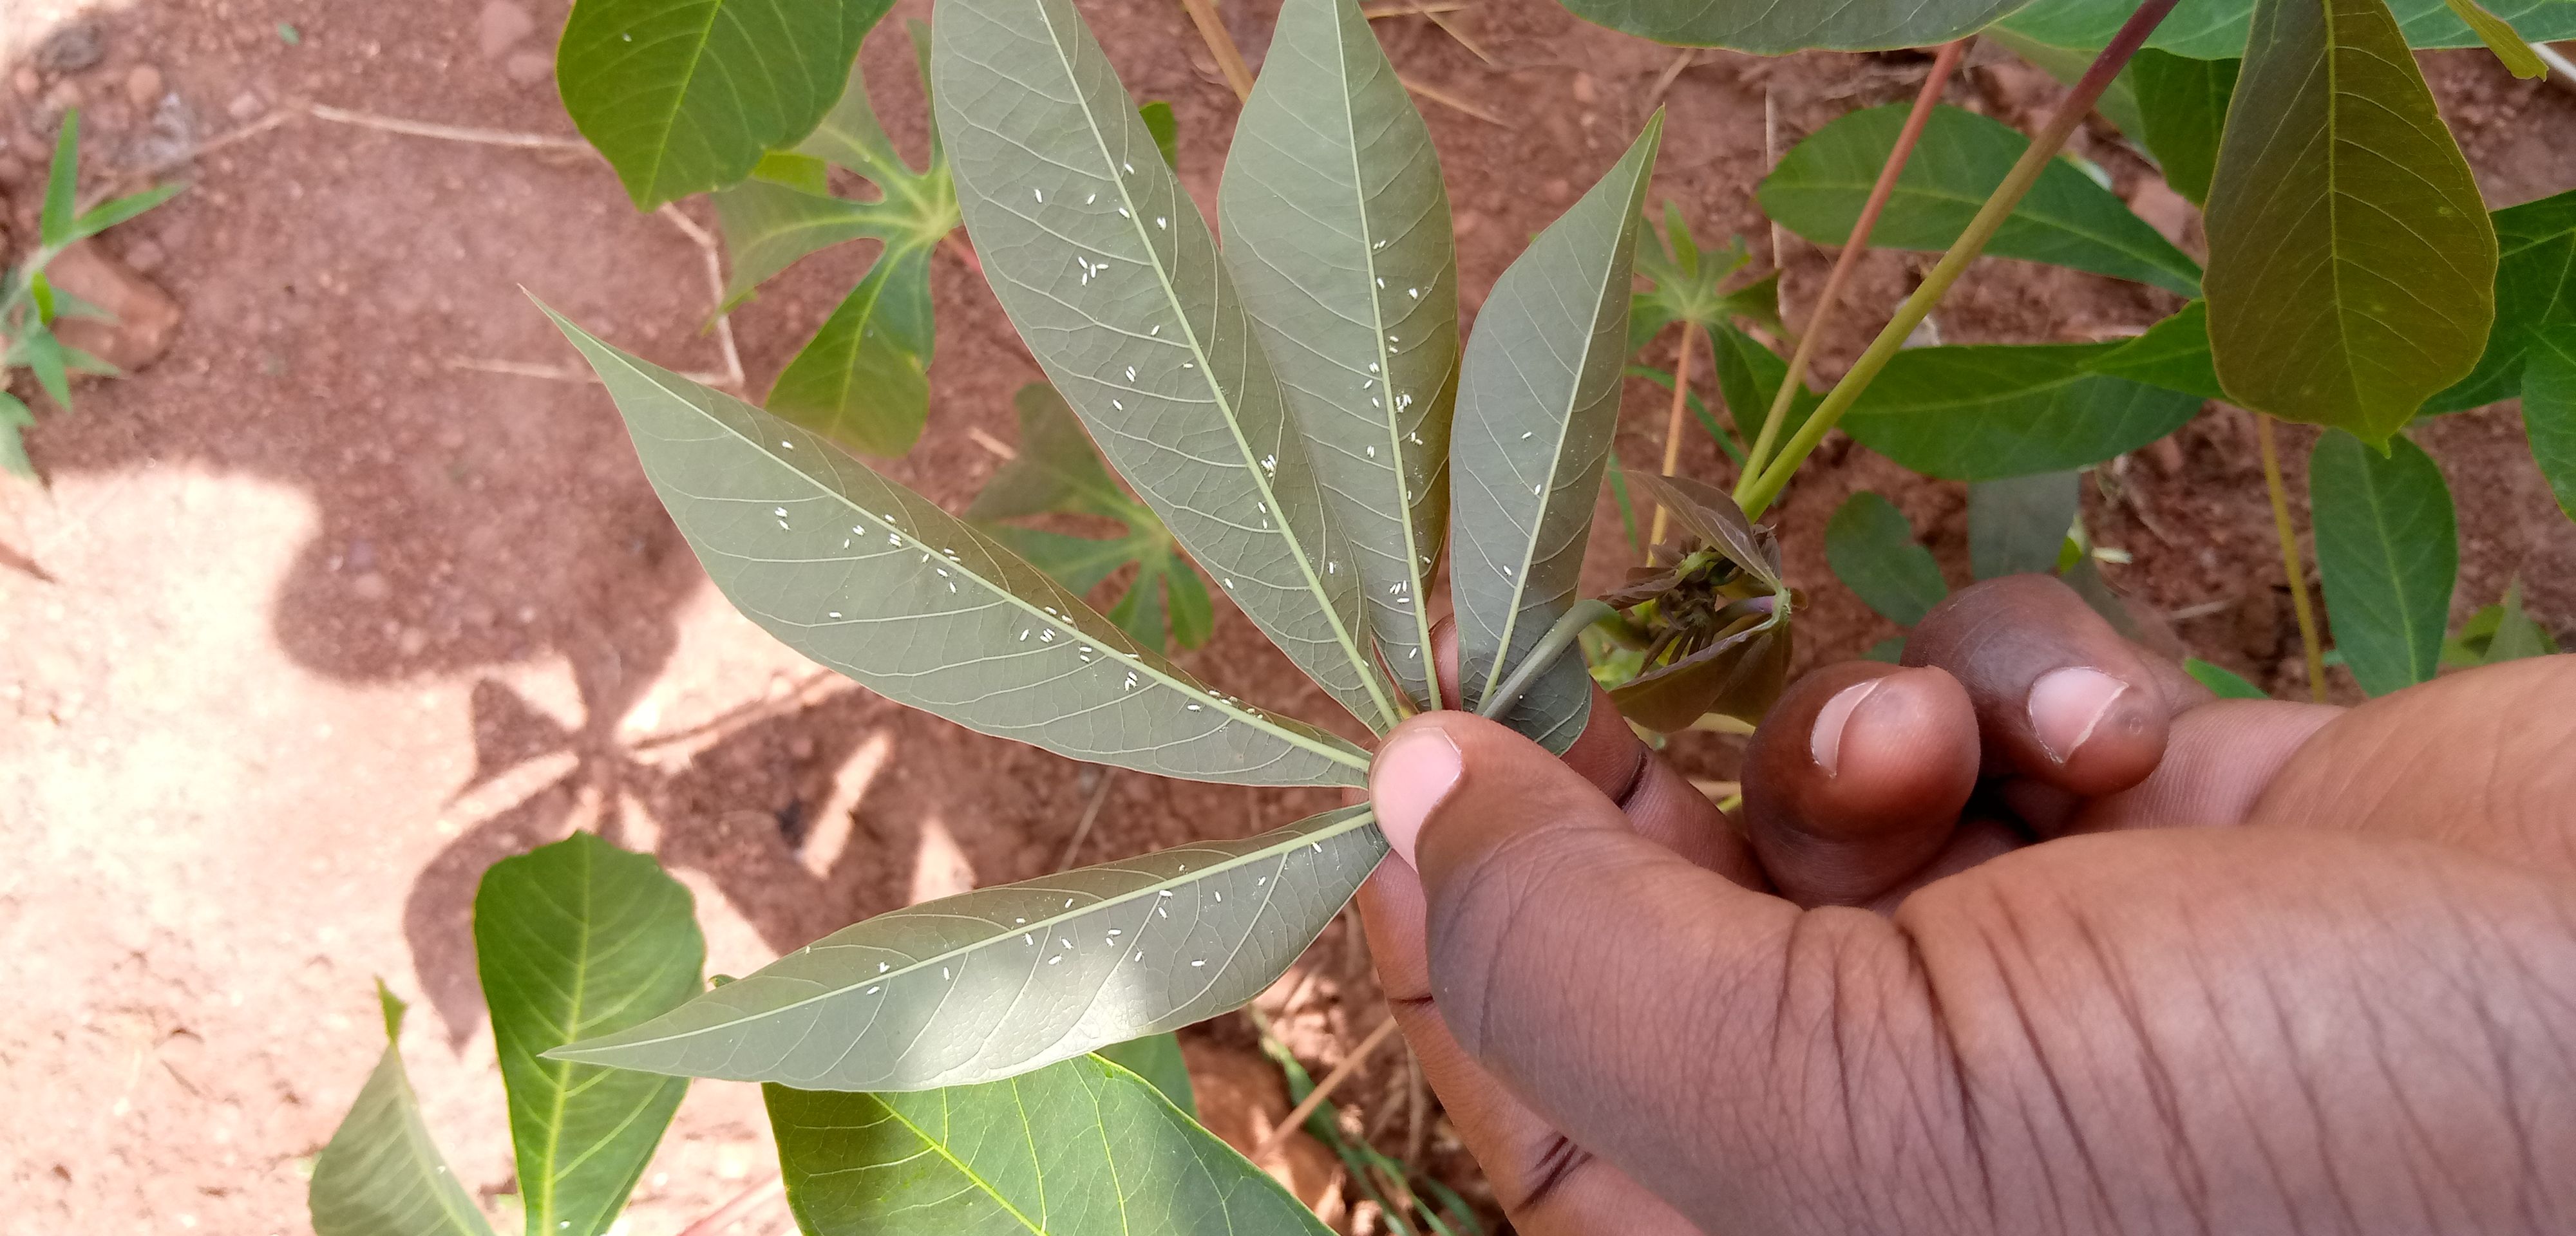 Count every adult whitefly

105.